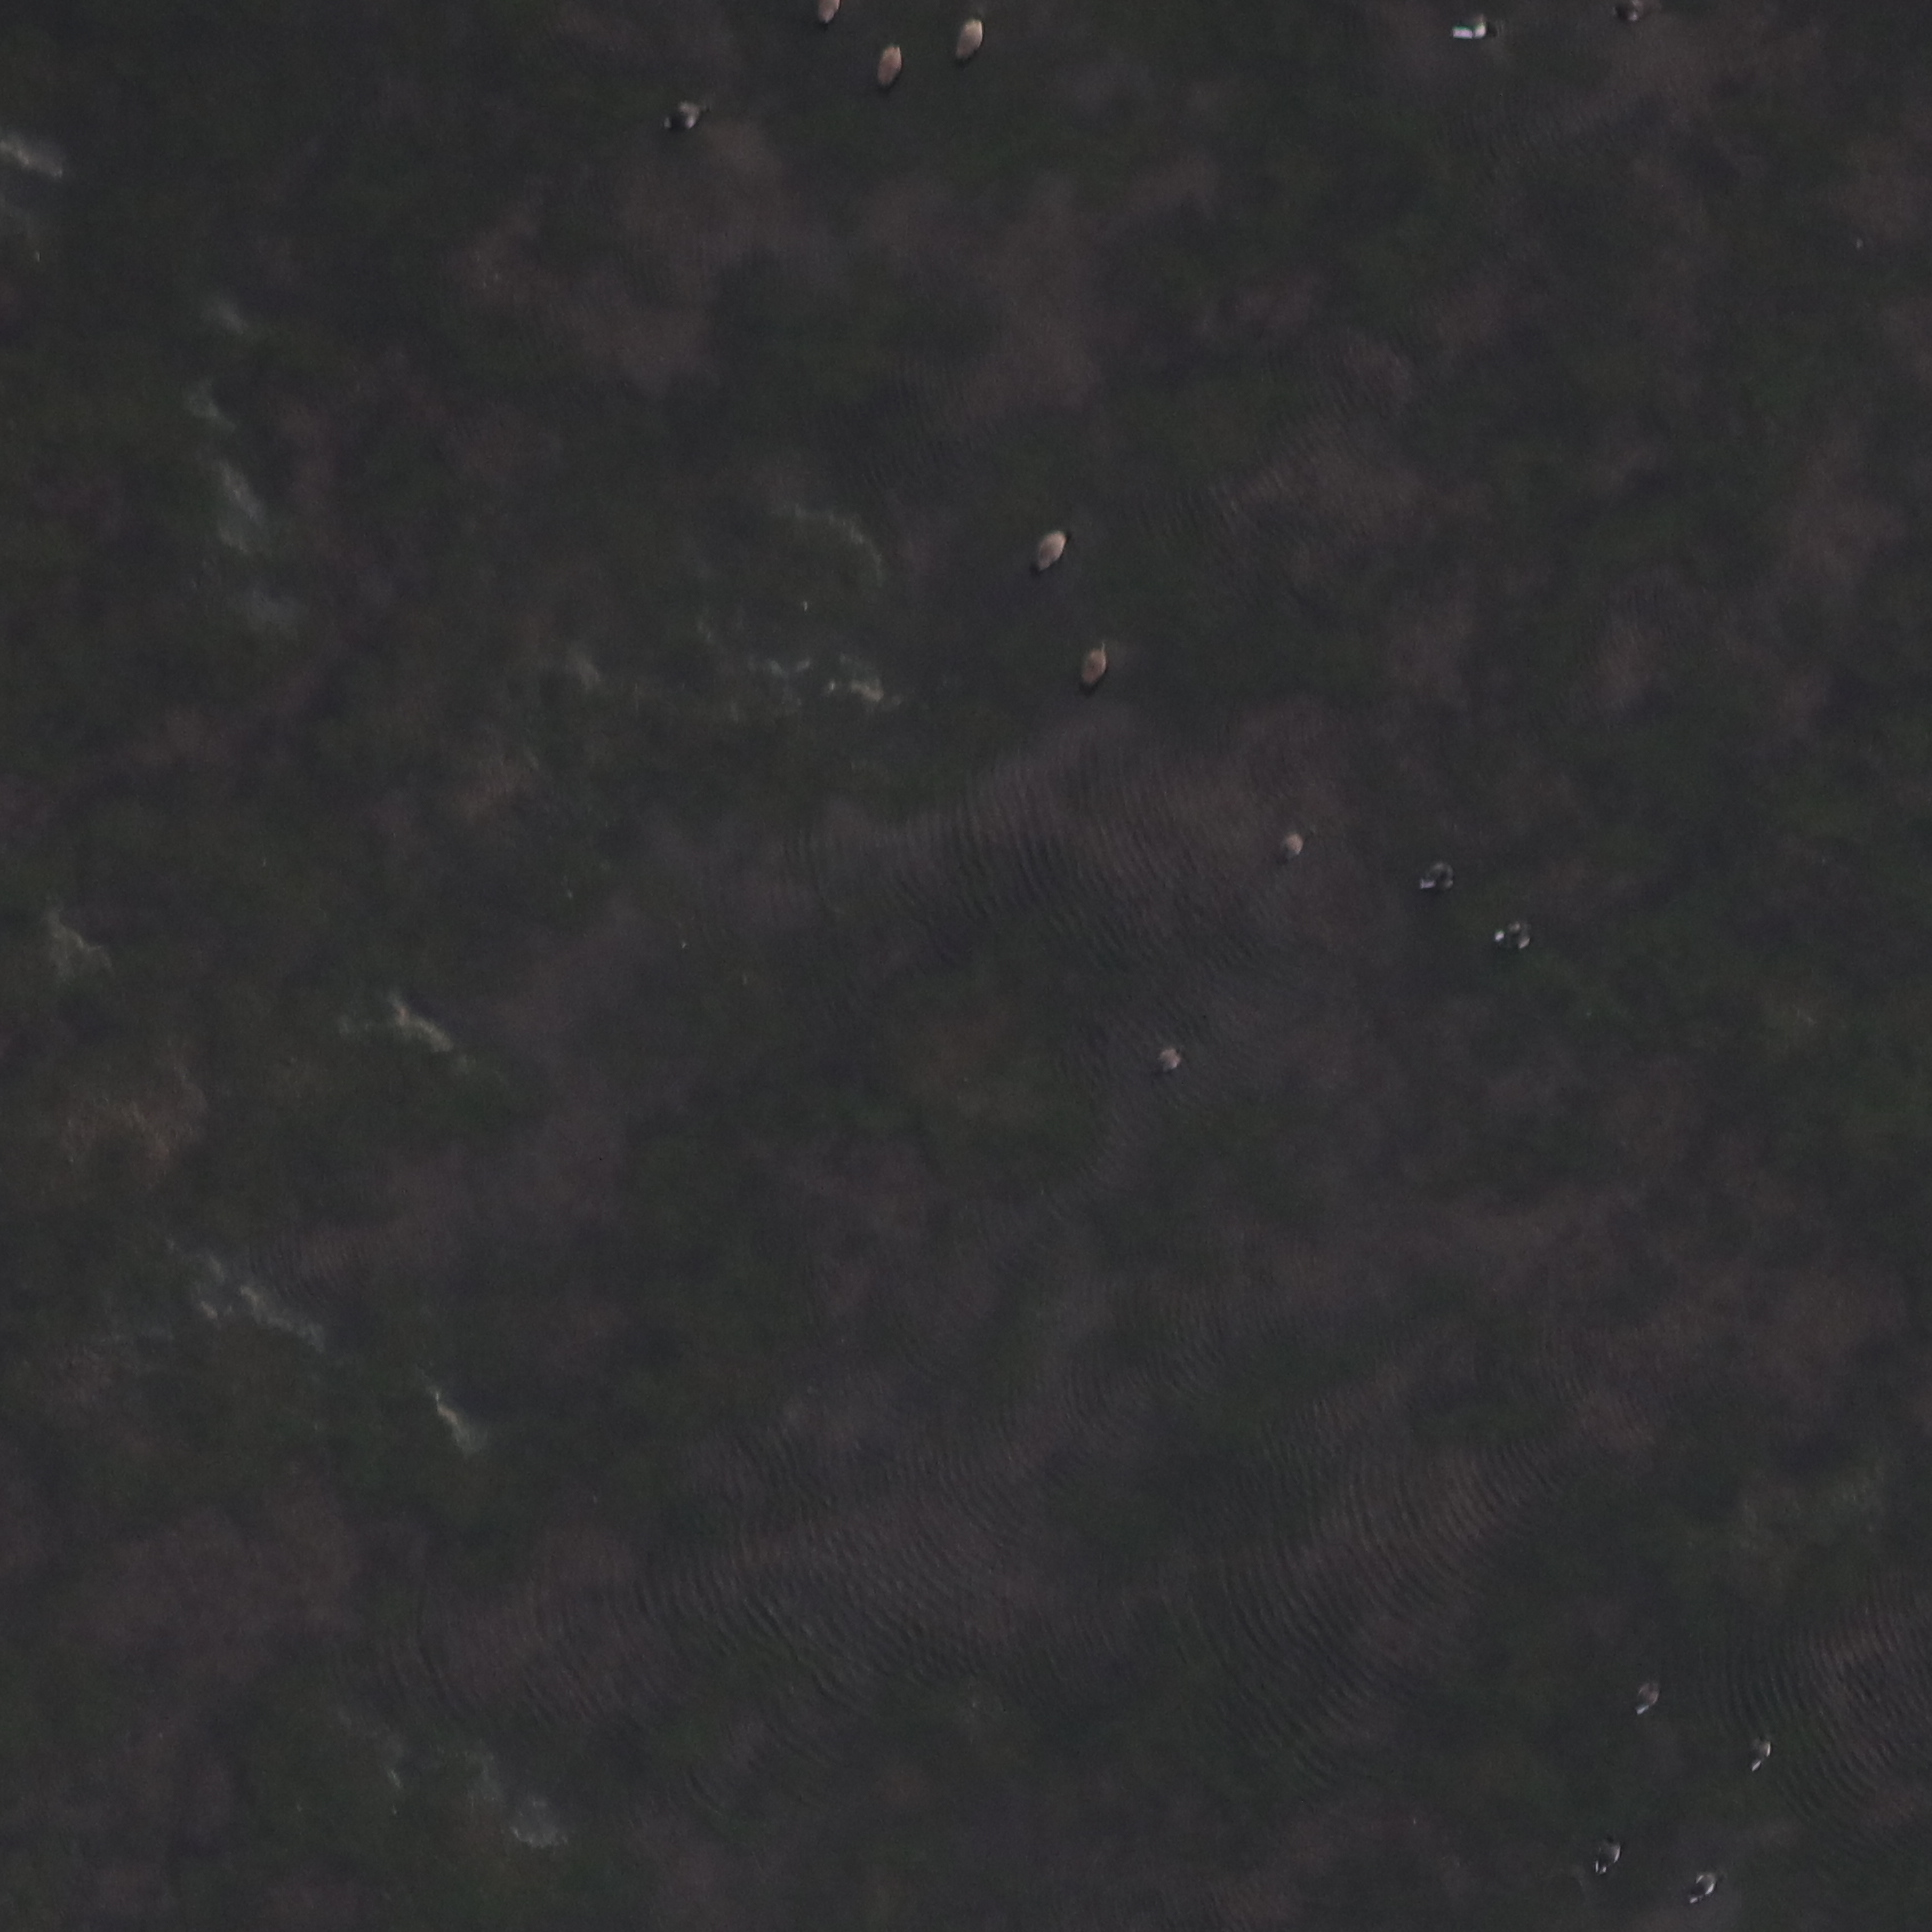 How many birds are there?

16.